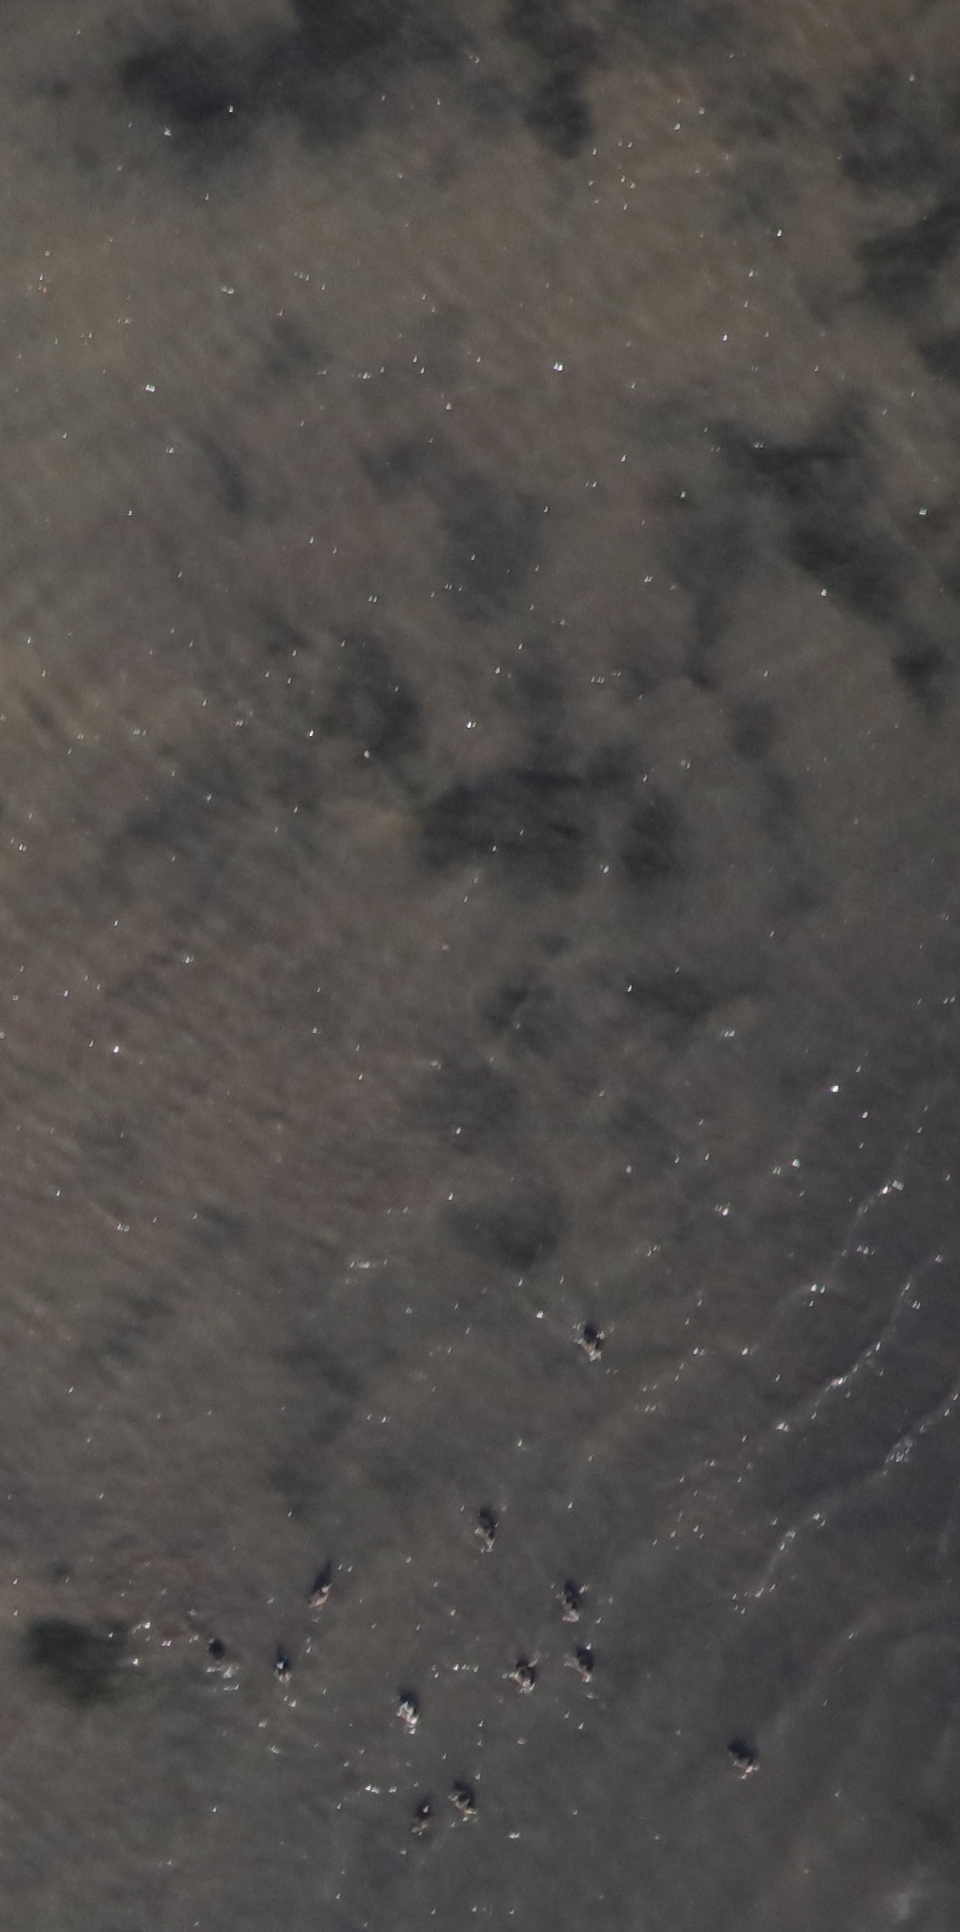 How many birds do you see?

12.